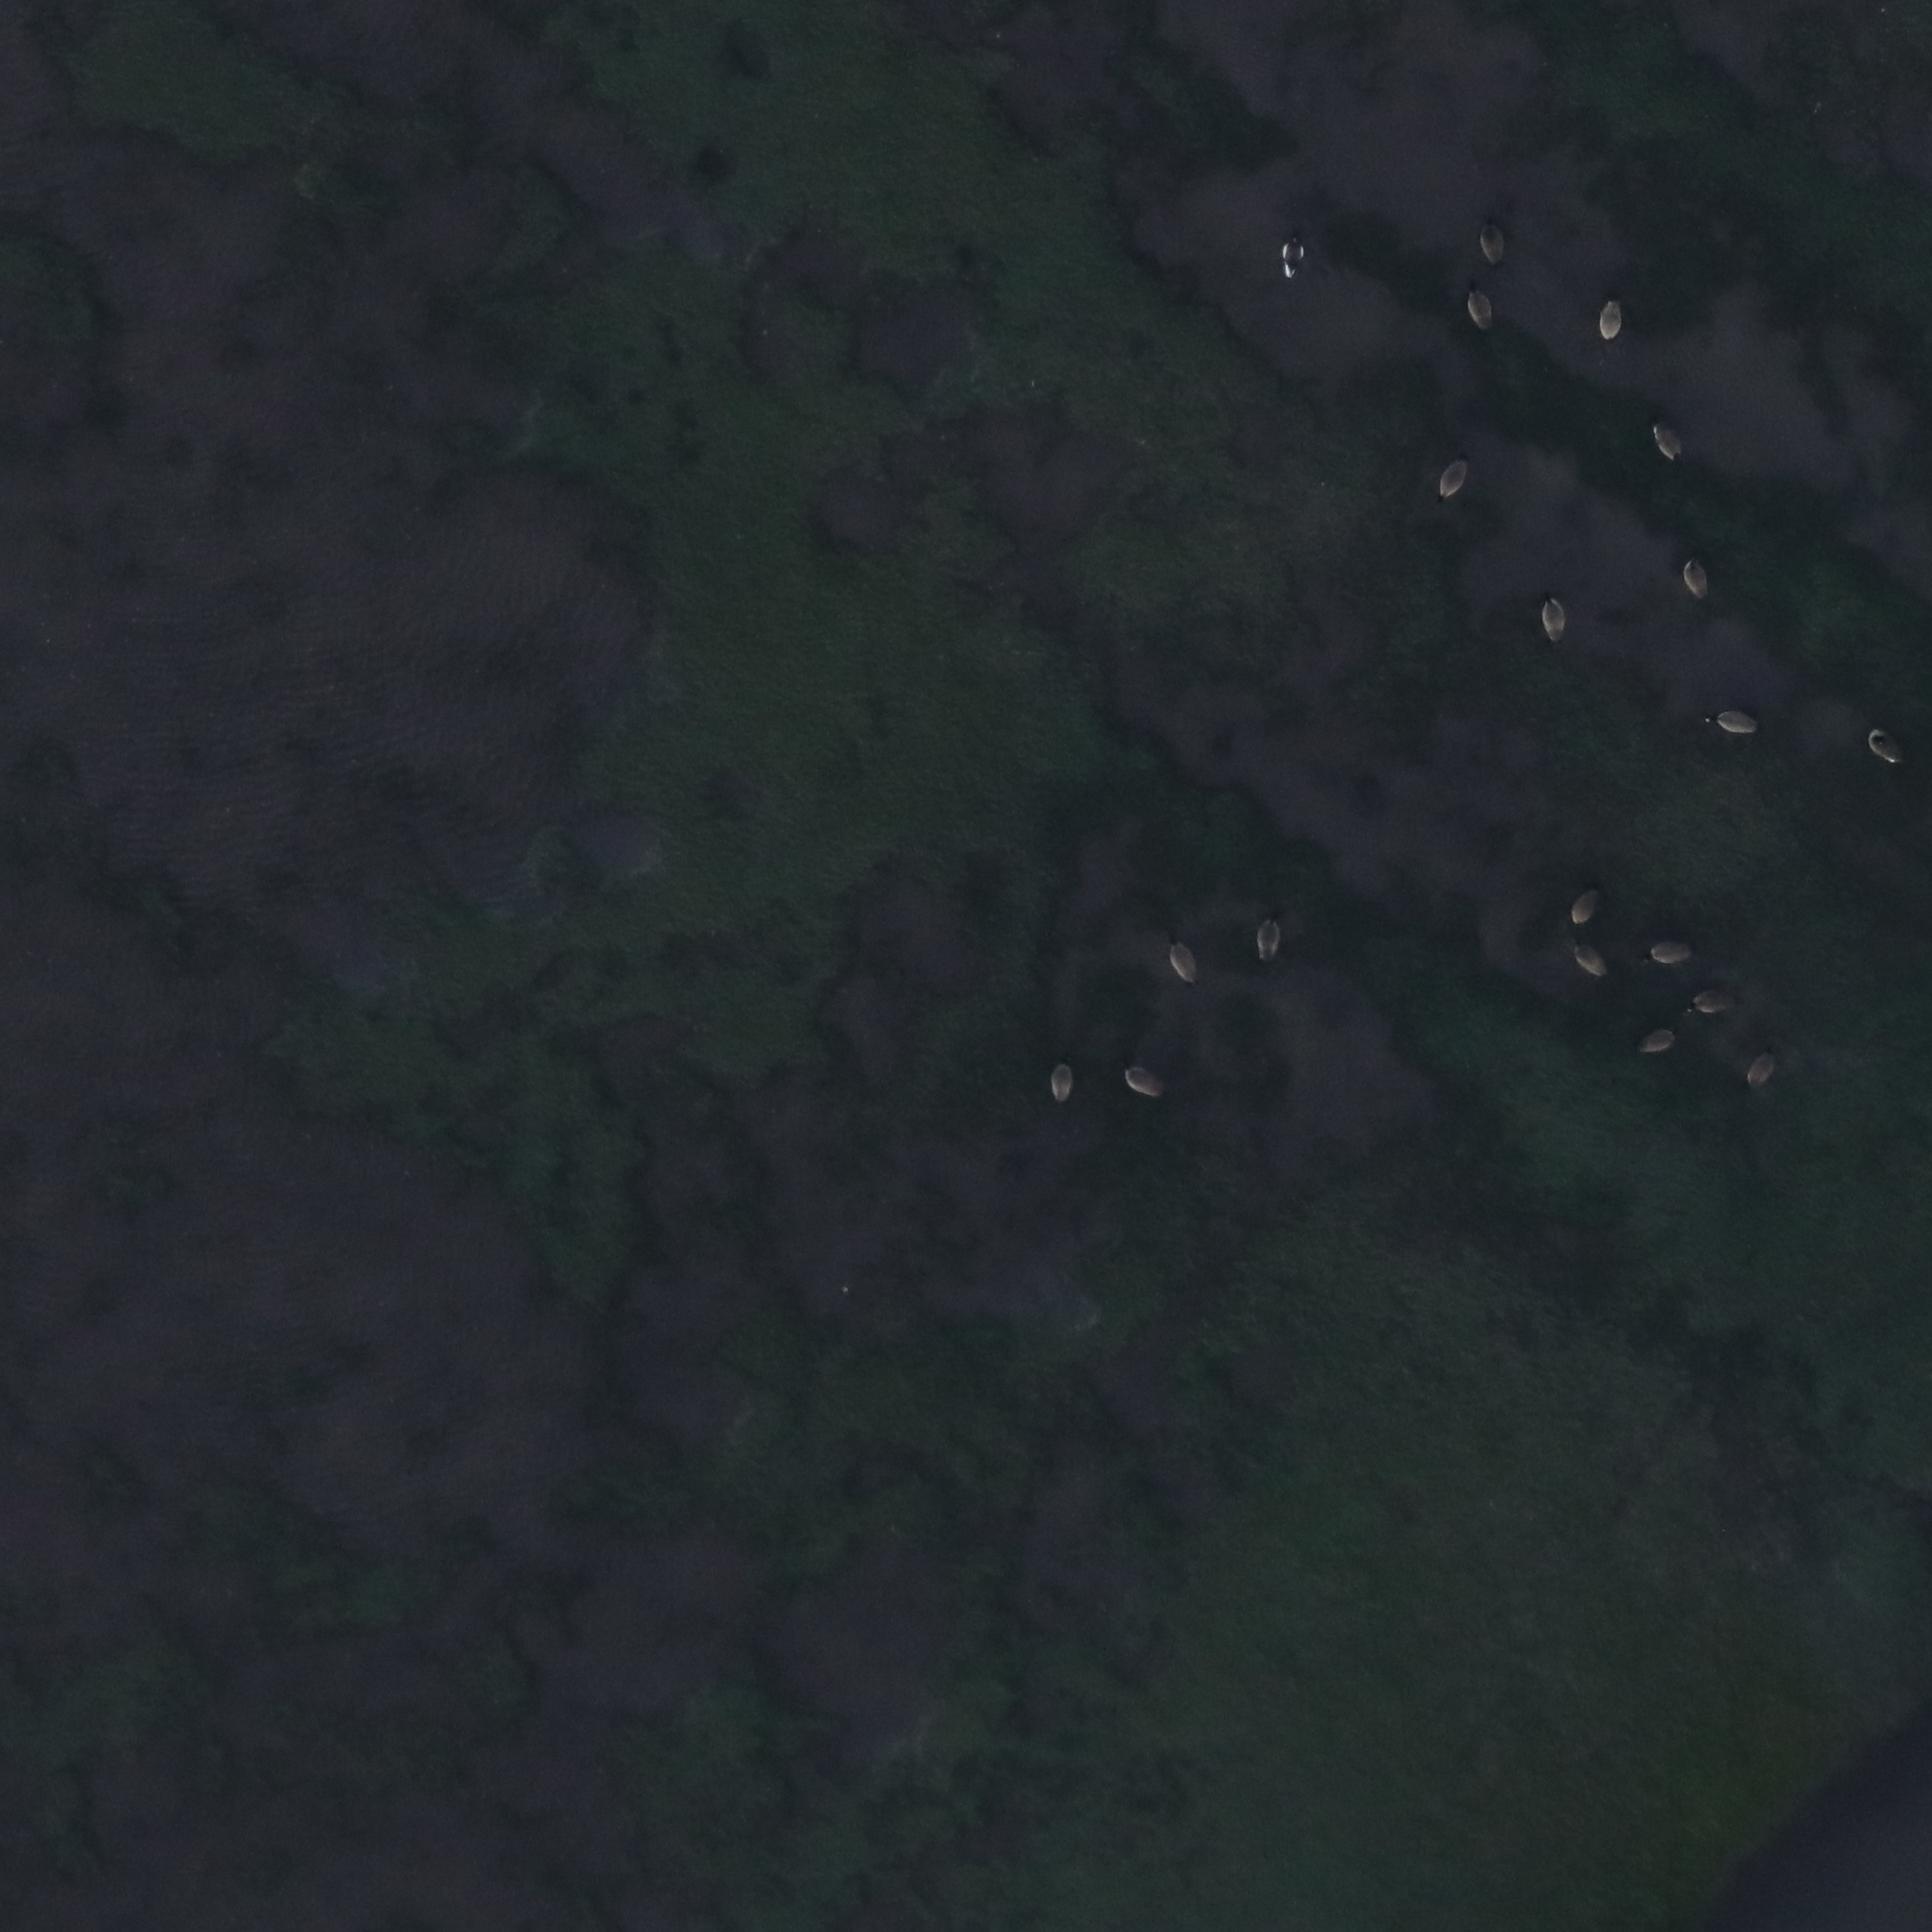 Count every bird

20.